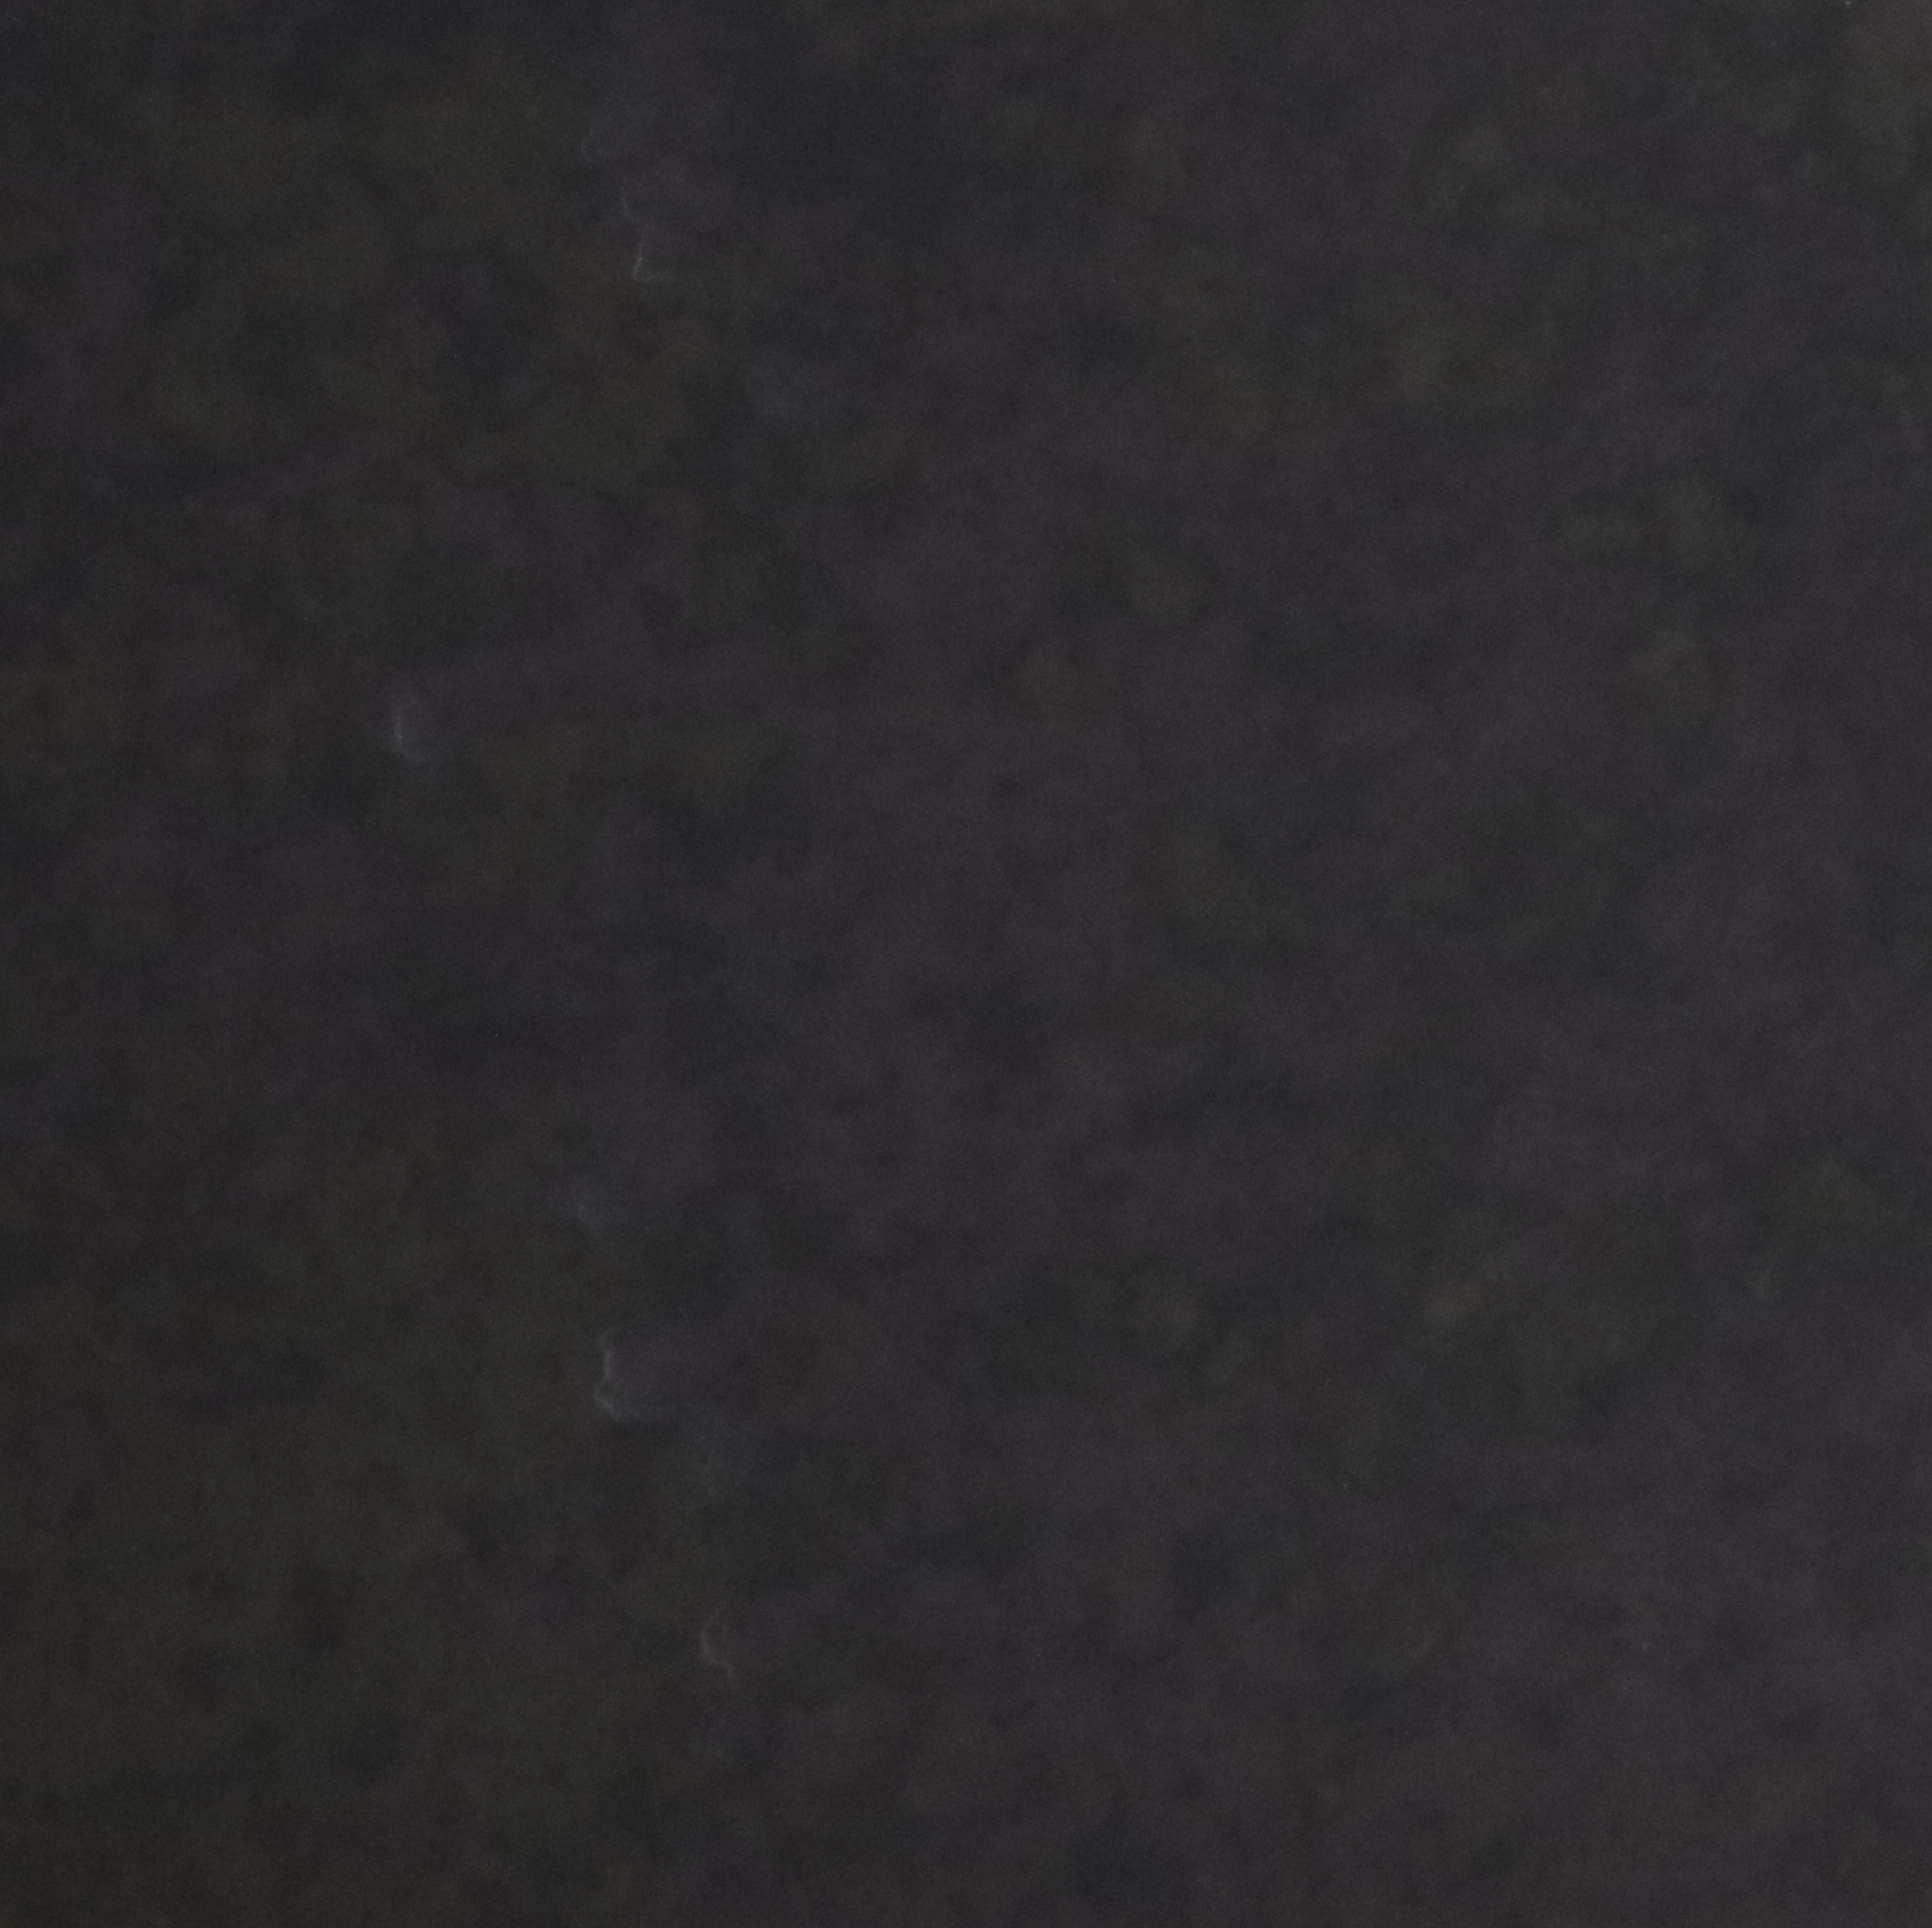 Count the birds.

0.